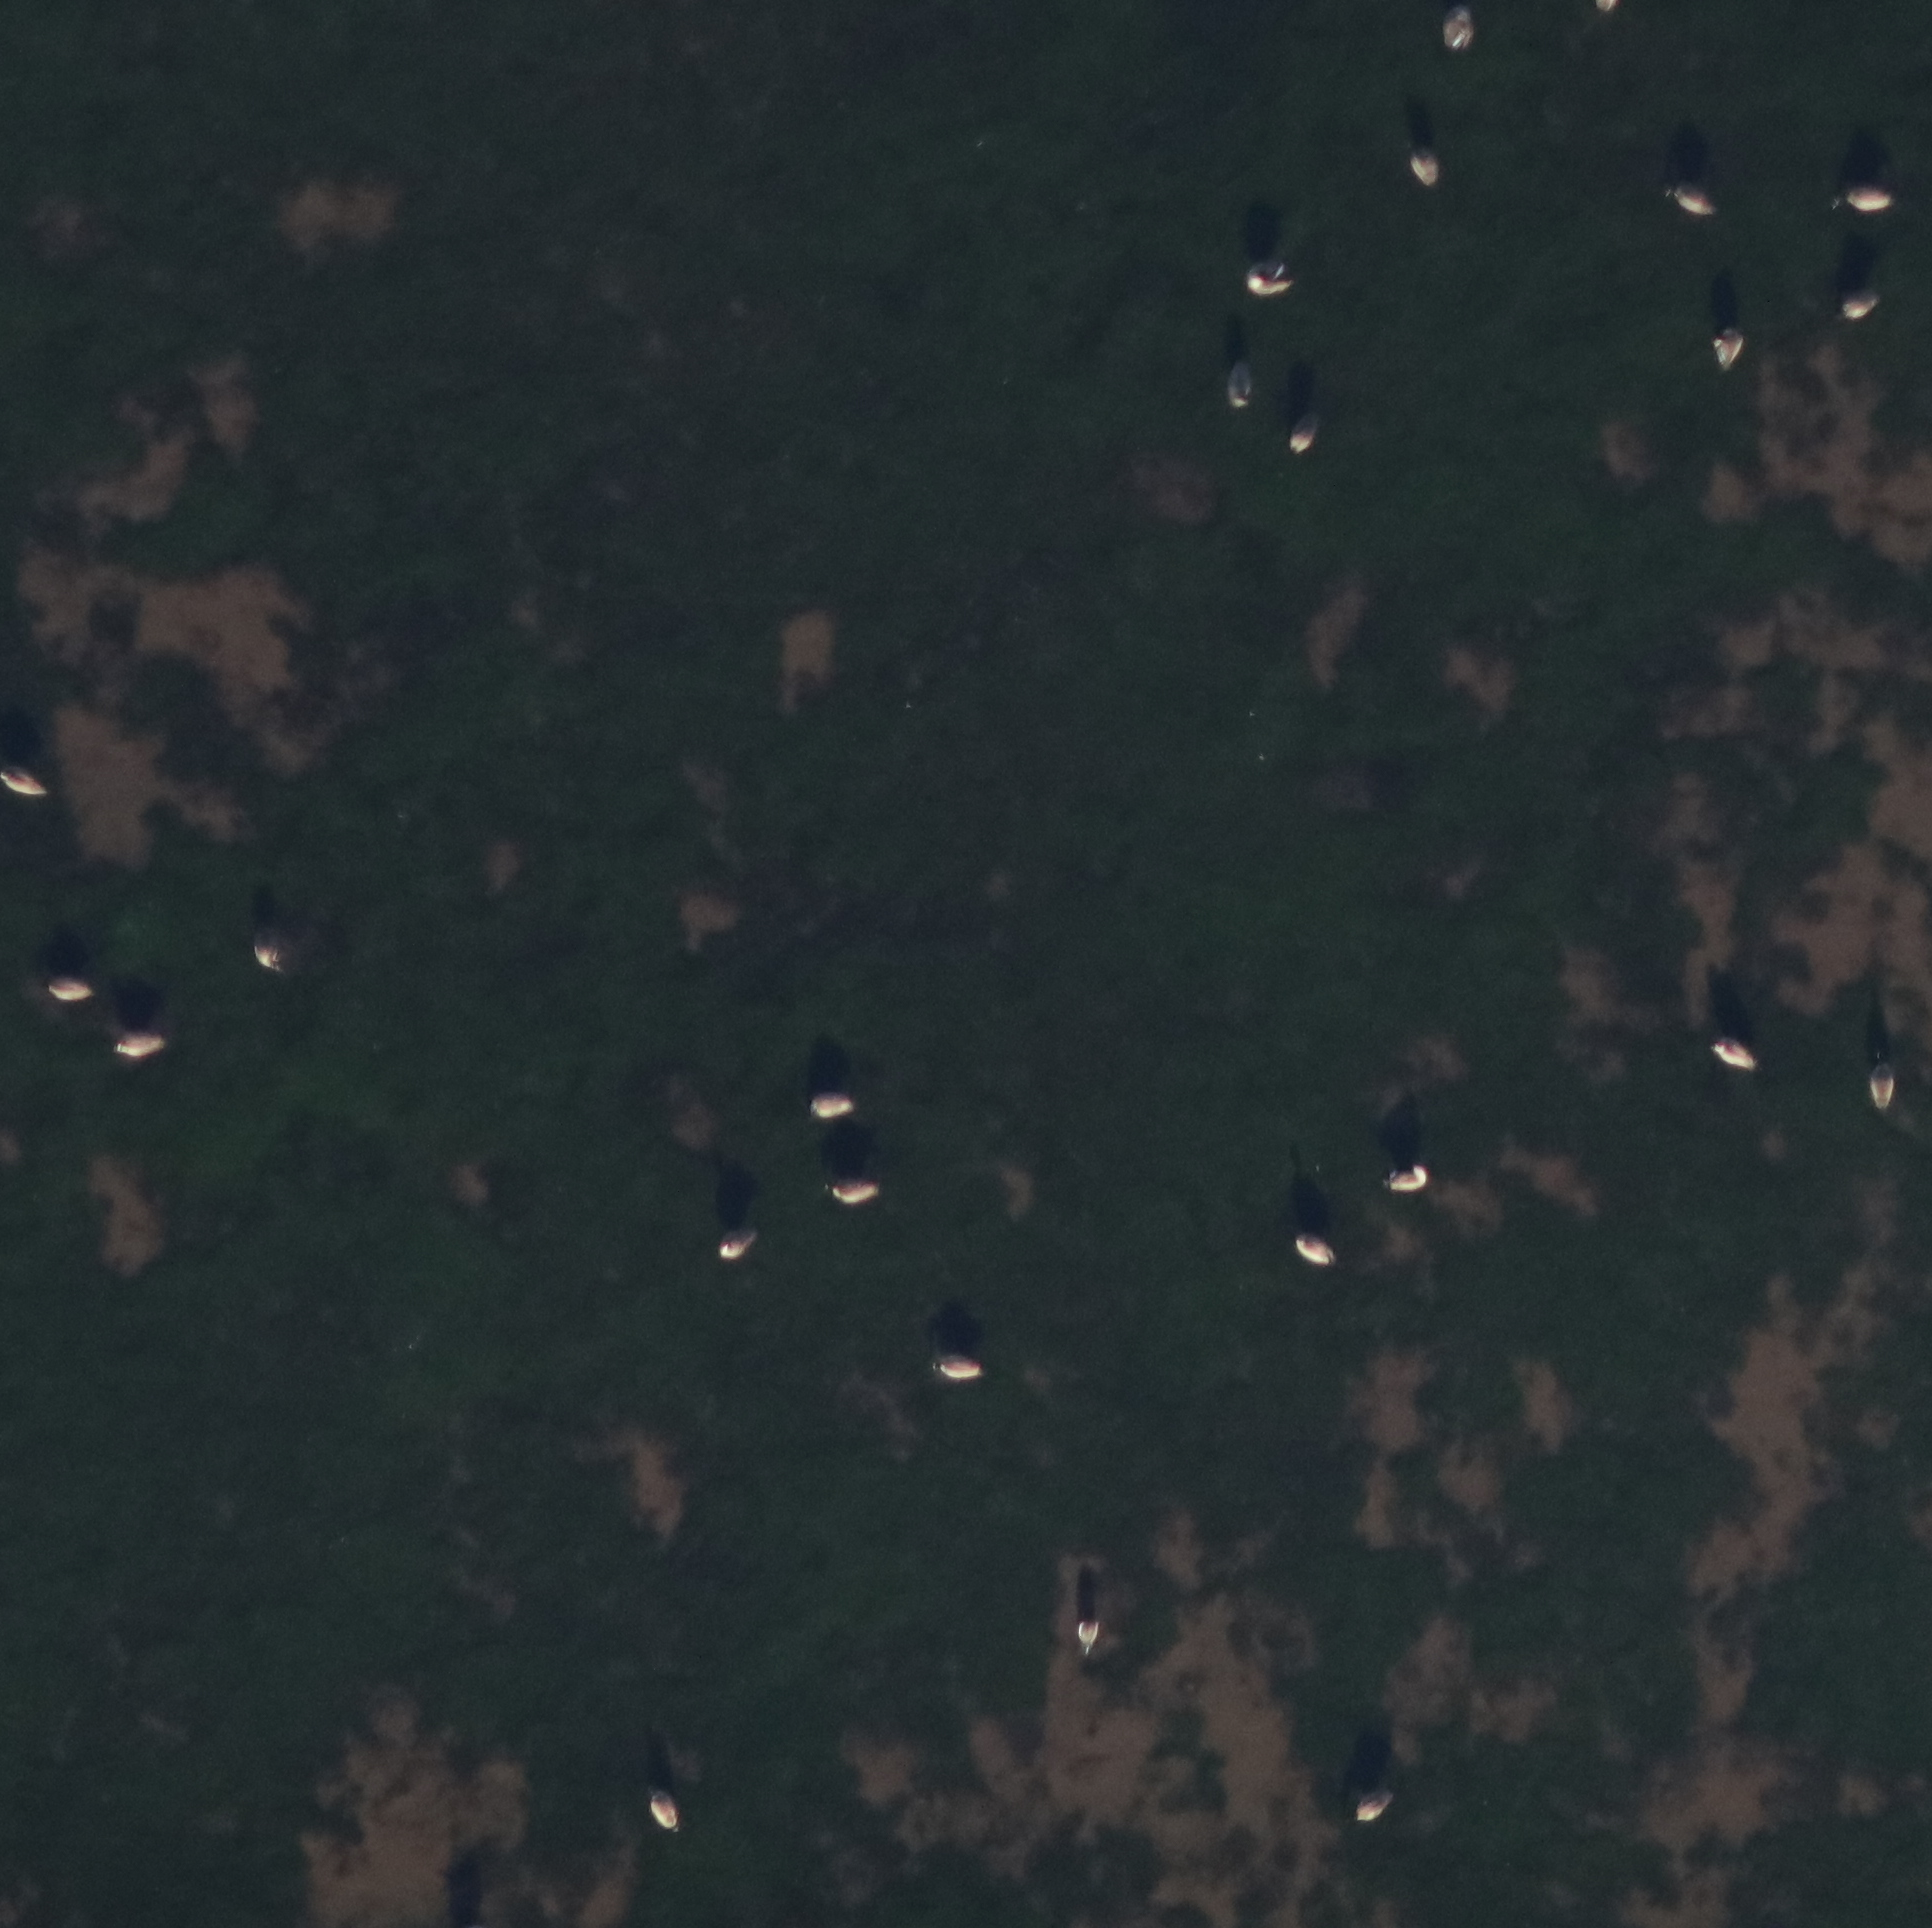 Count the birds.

24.